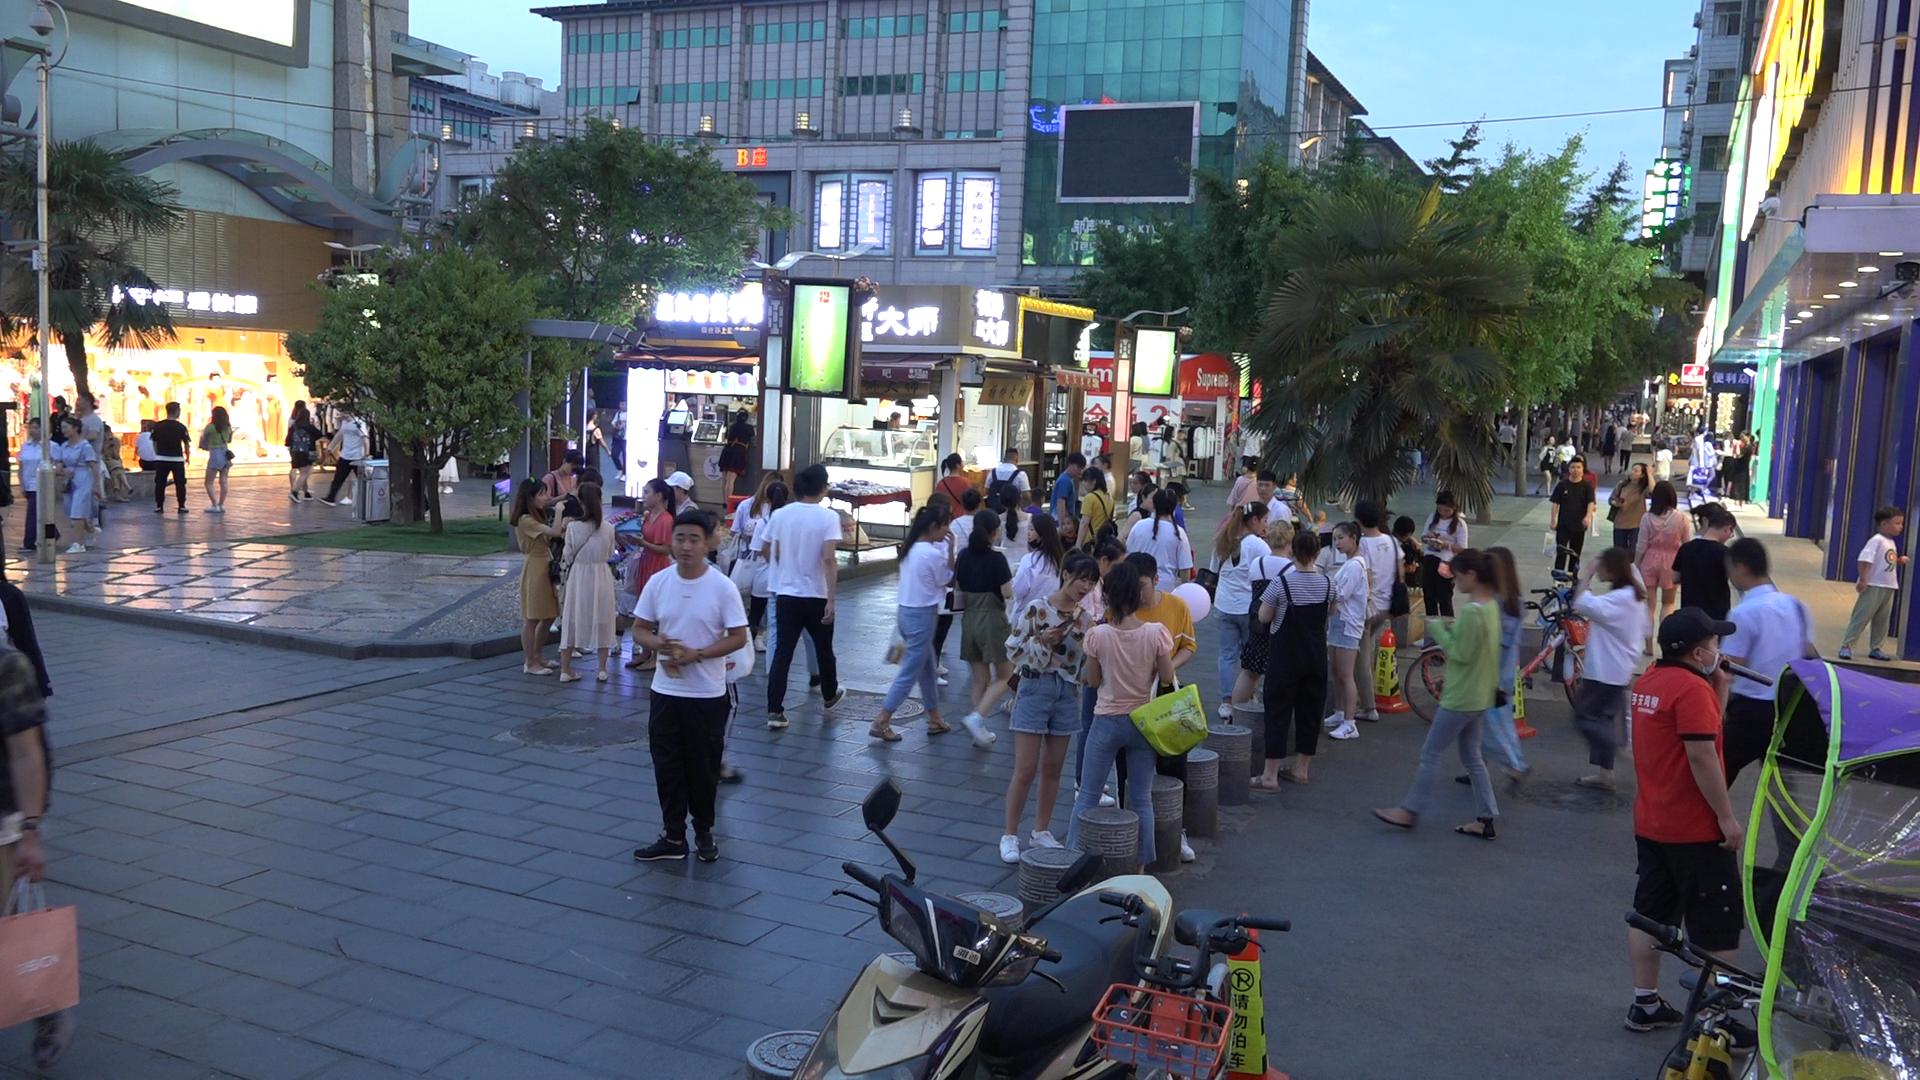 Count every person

82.